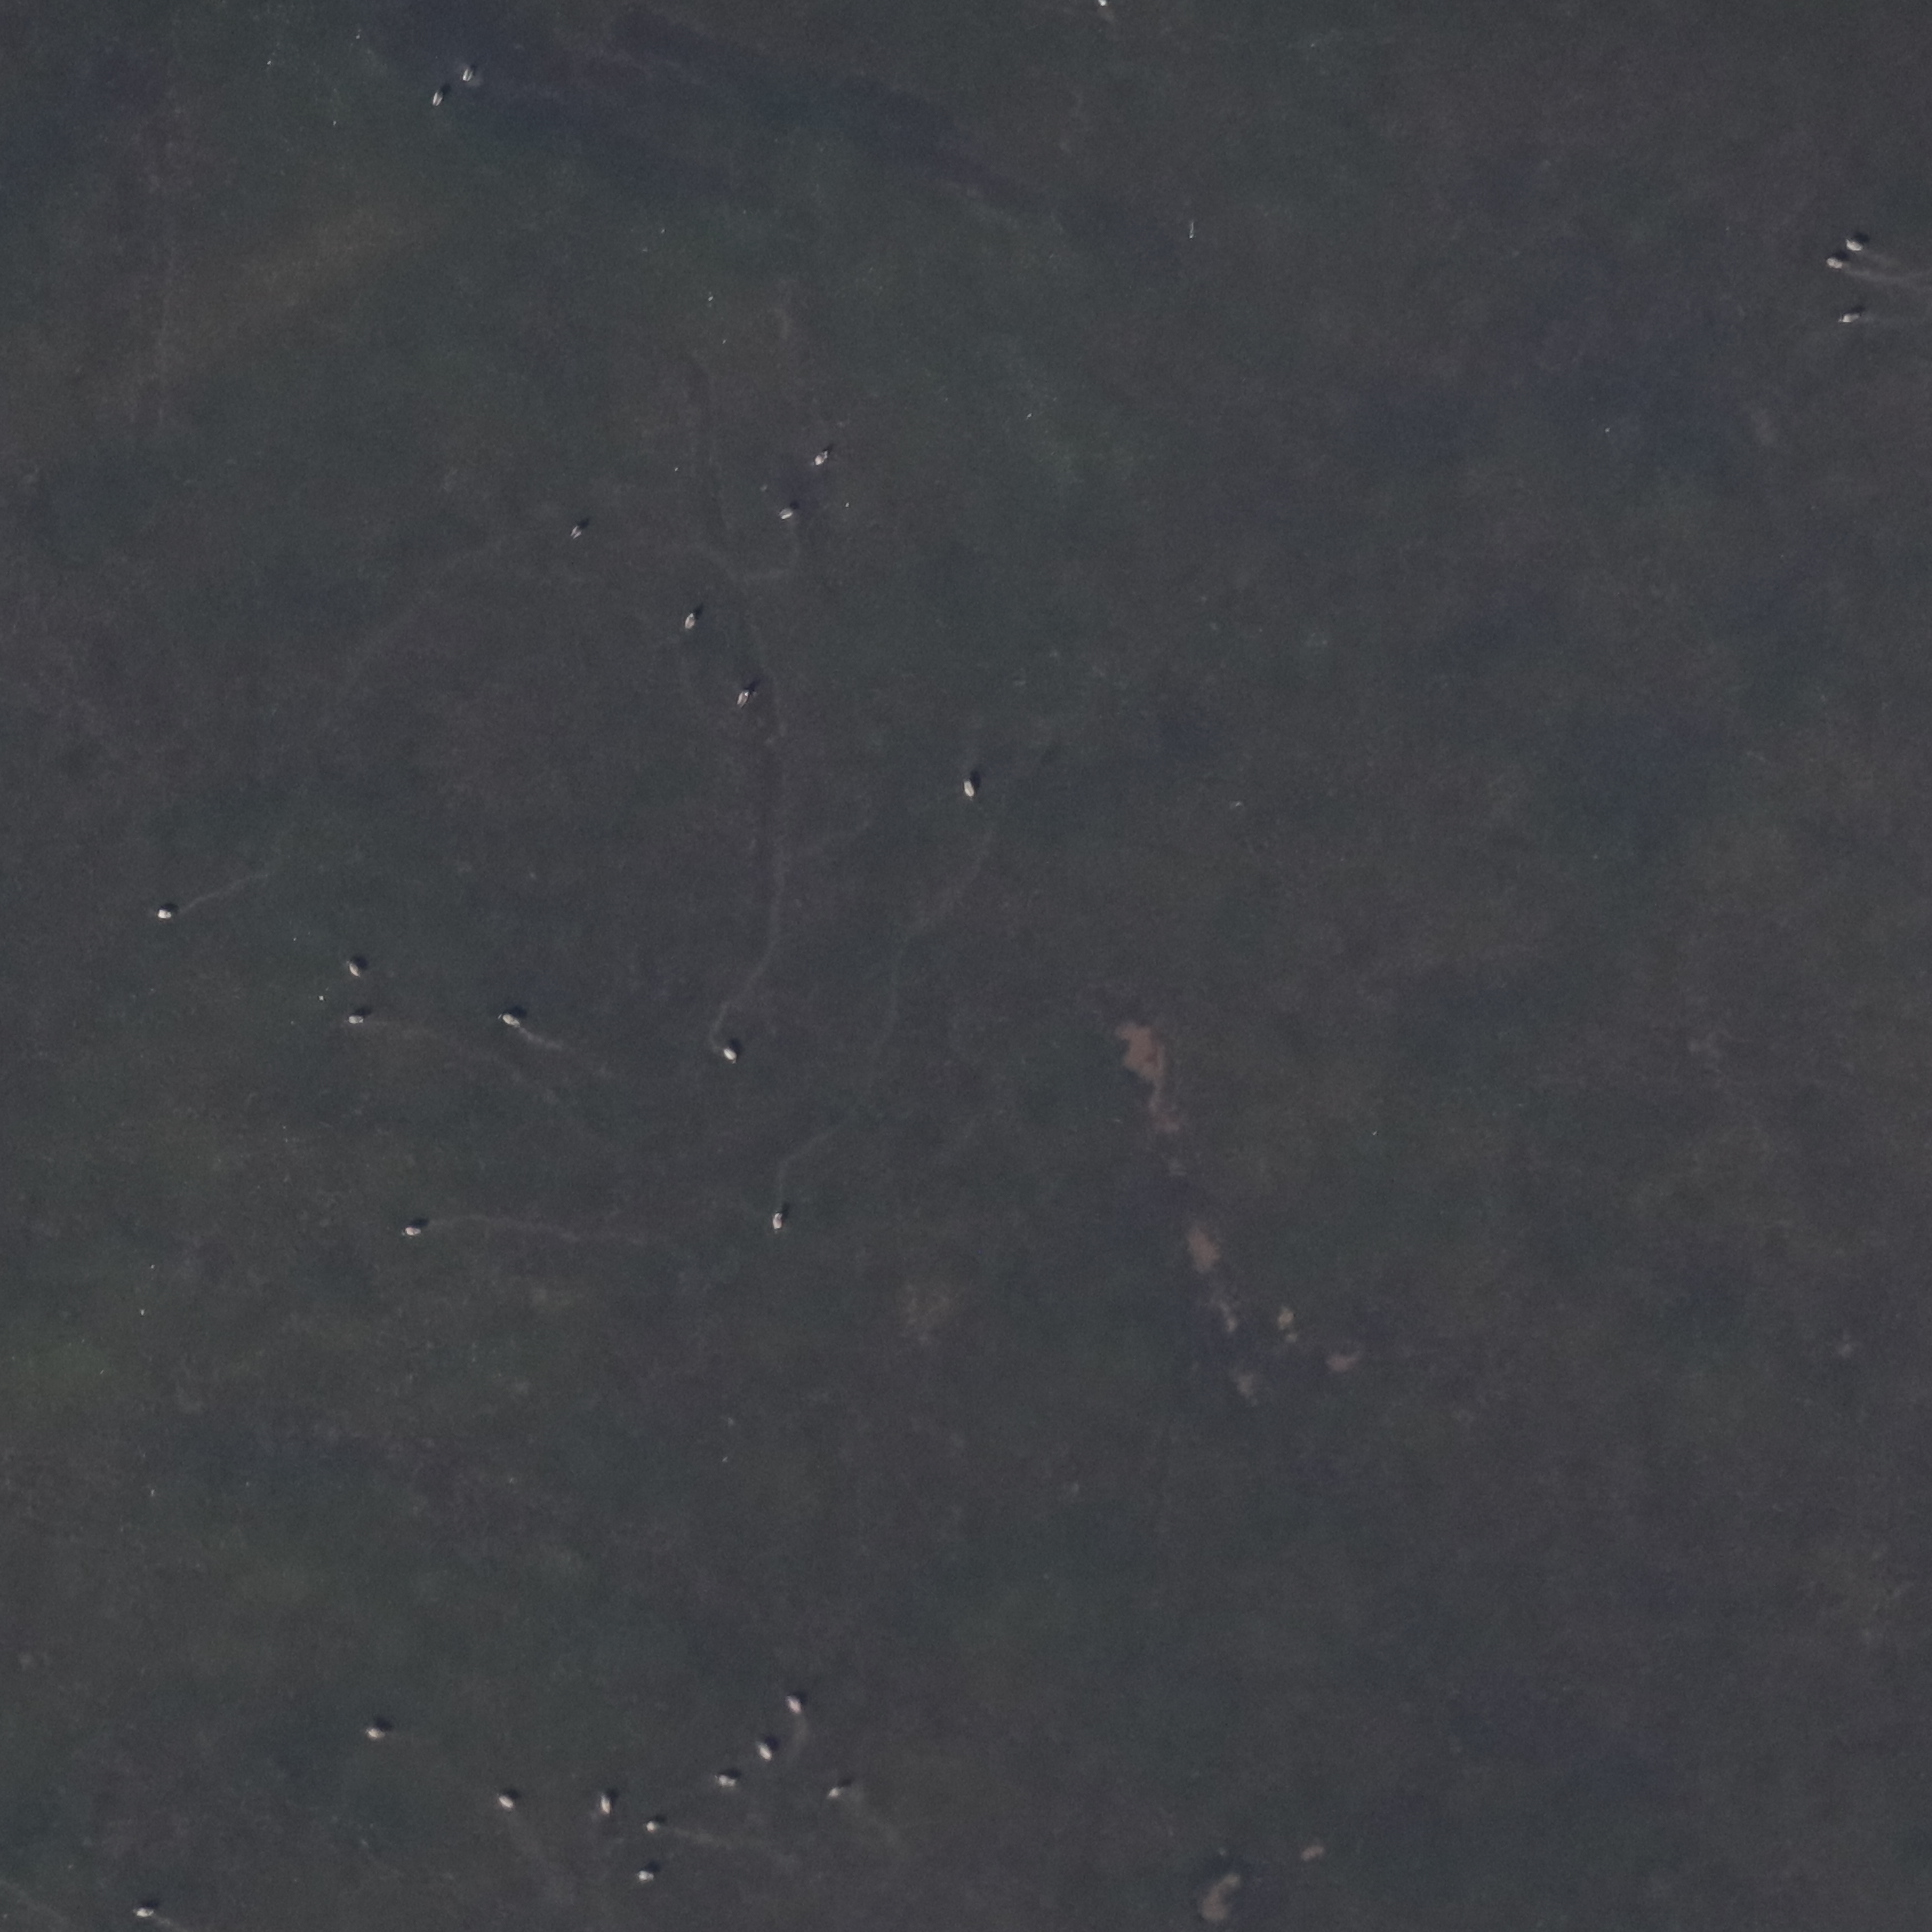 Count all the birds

28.